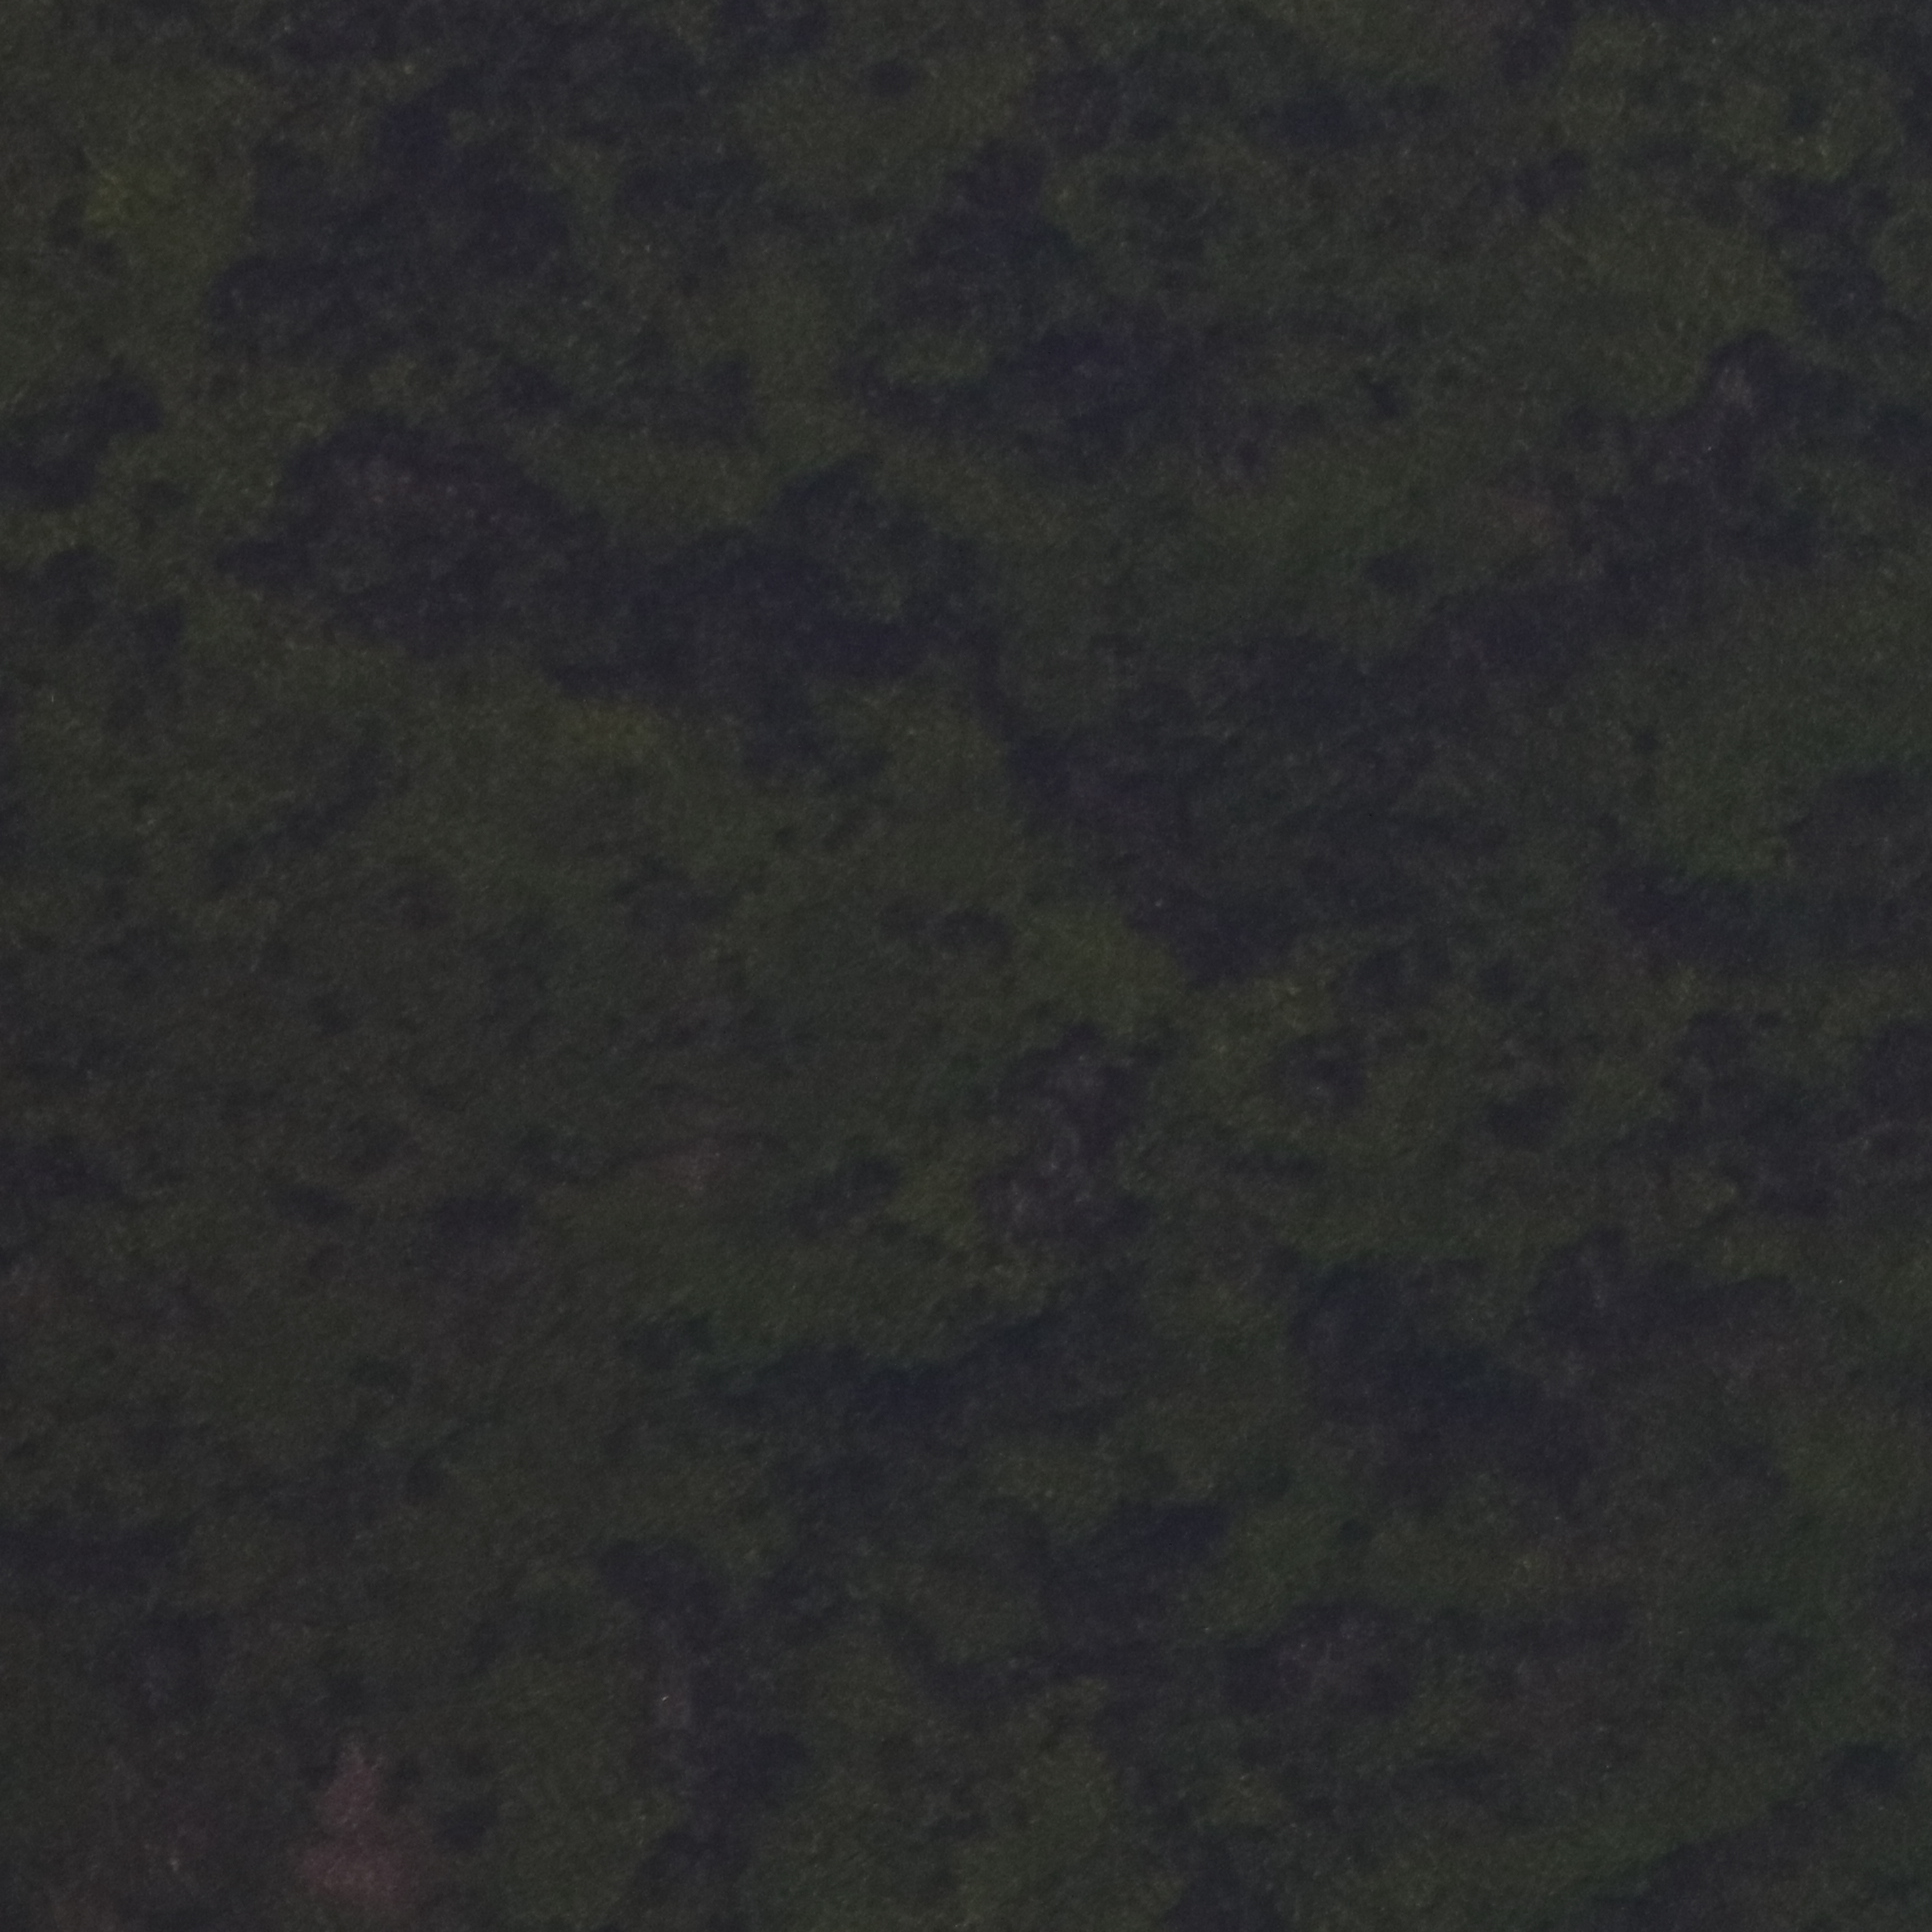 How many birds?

0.